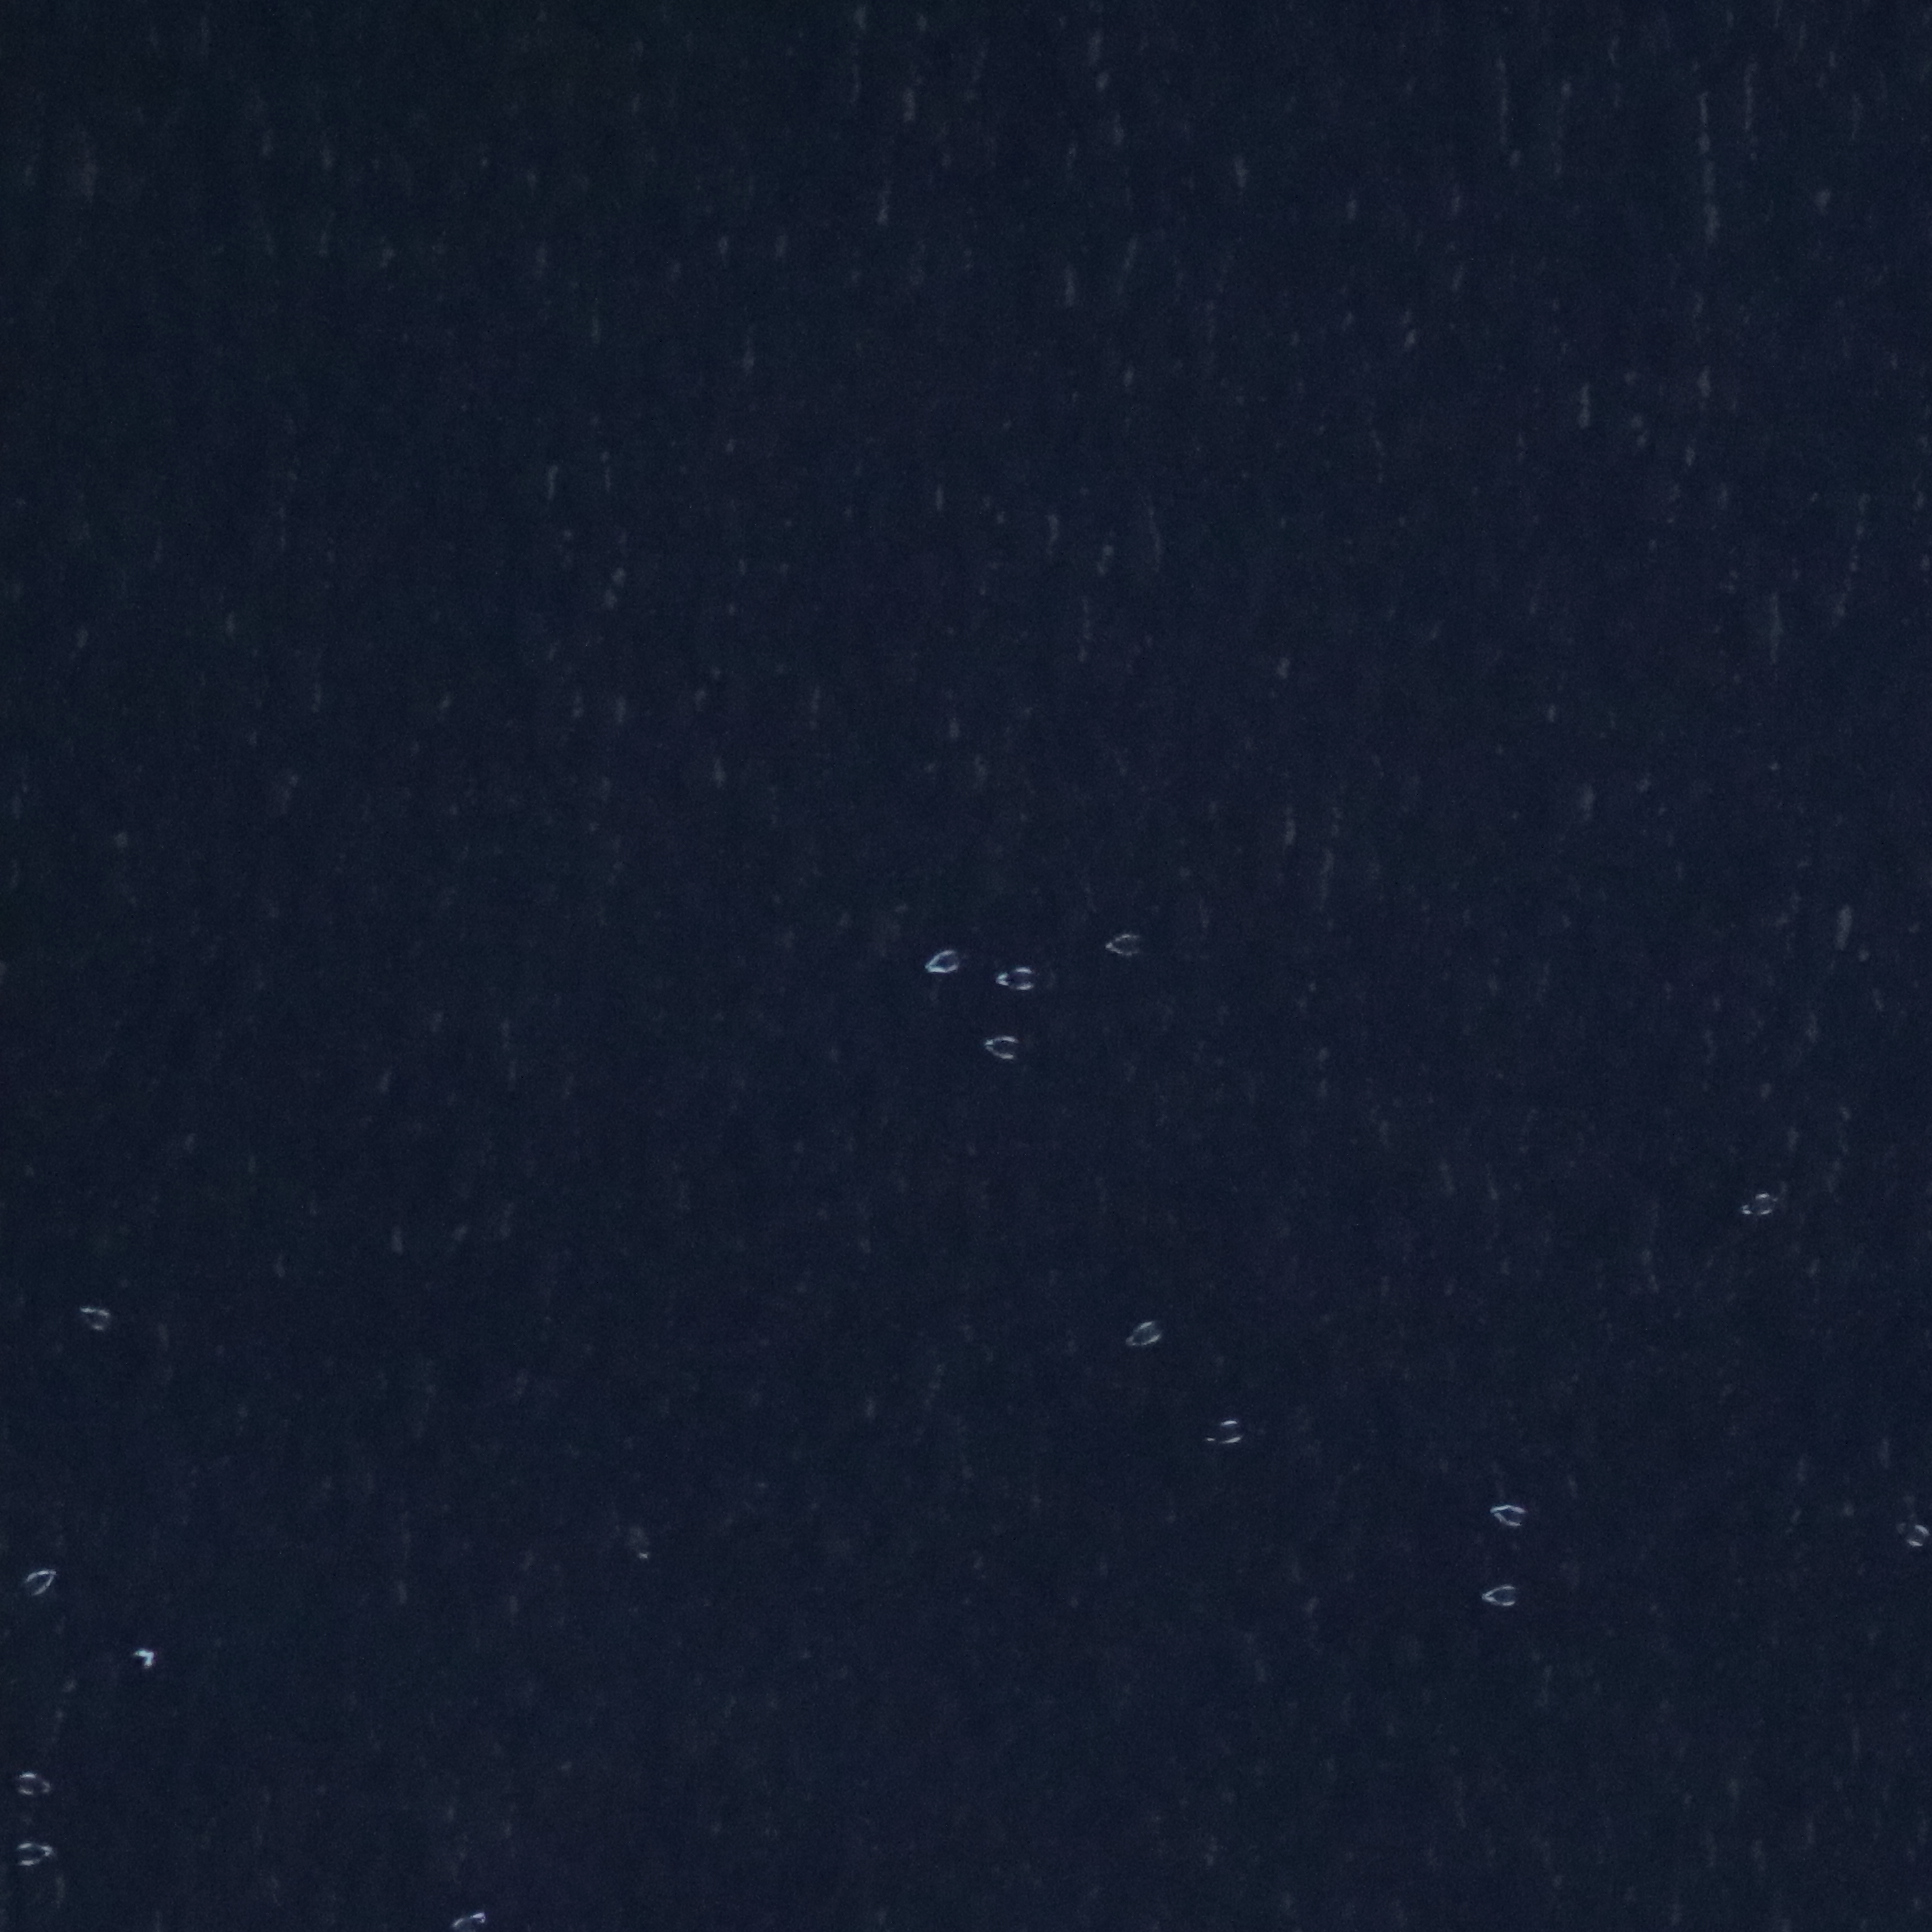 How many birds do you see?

17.